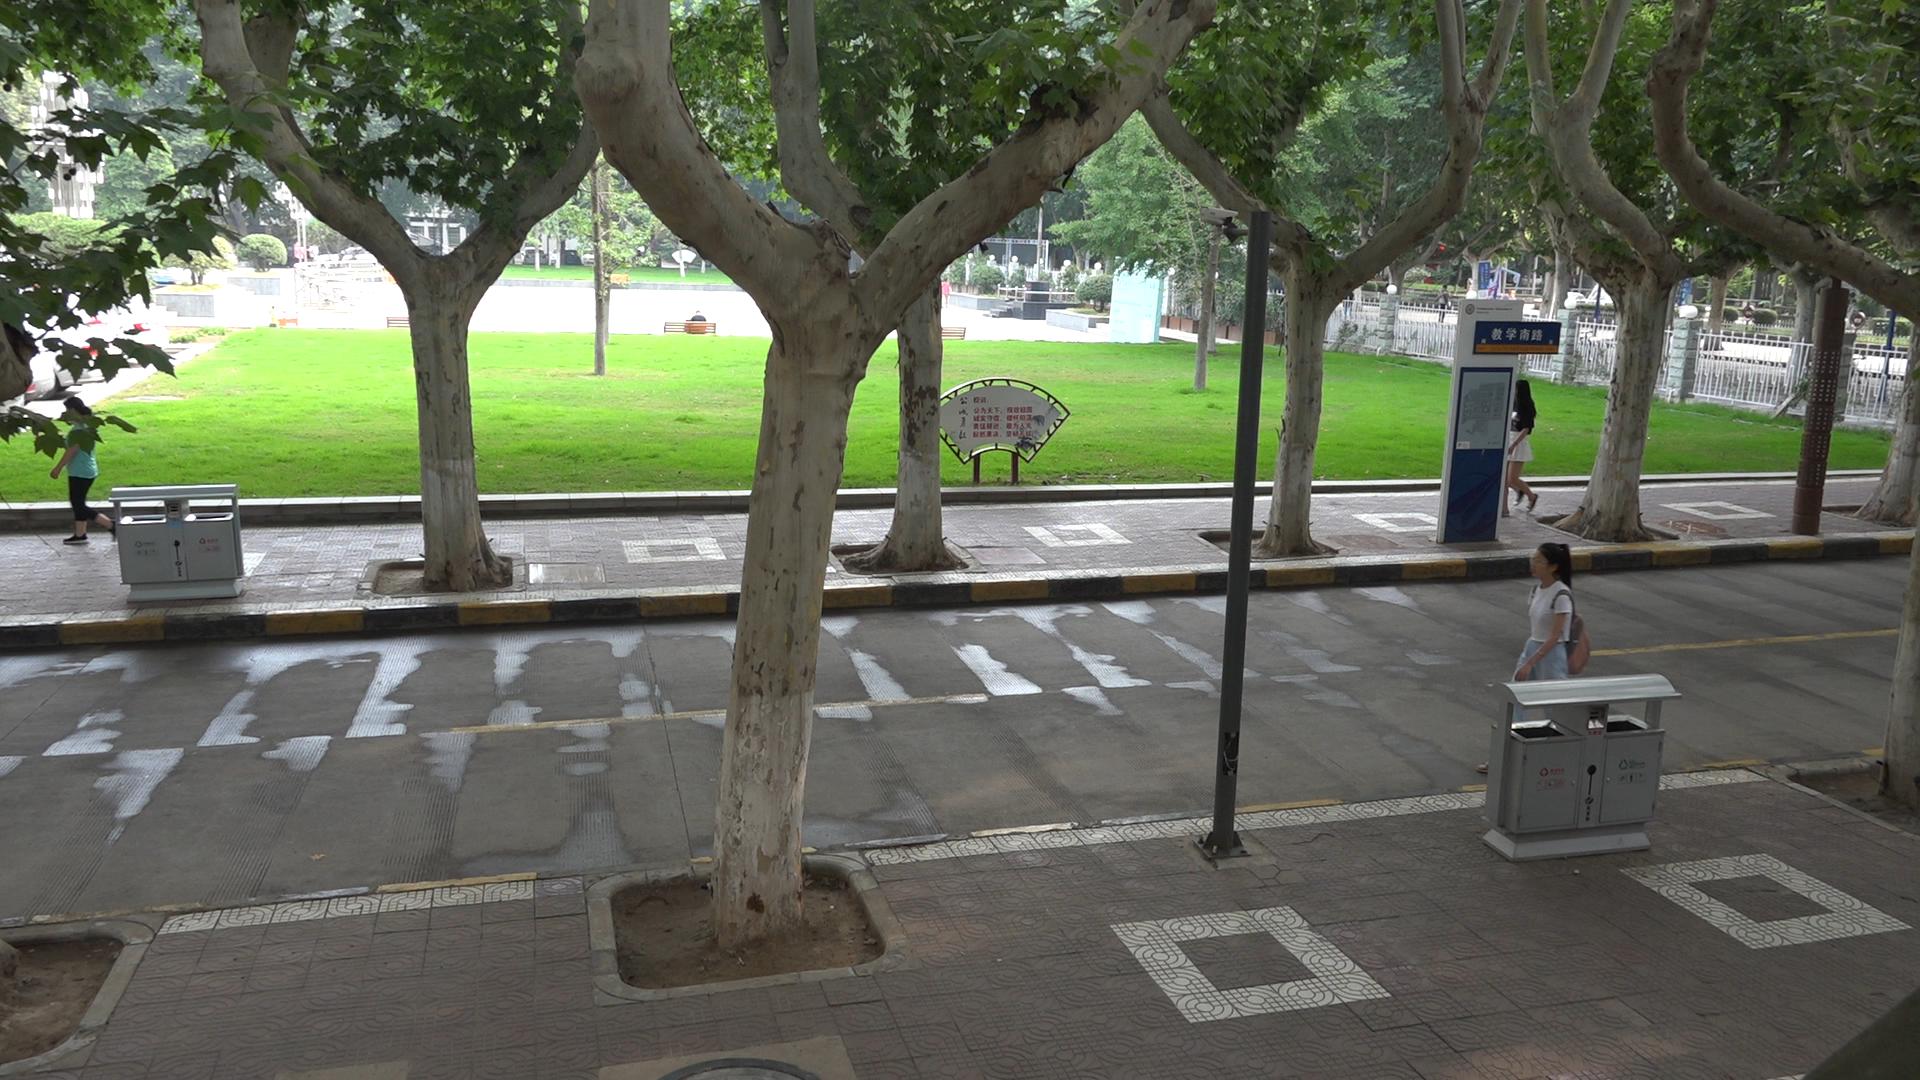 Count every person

3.